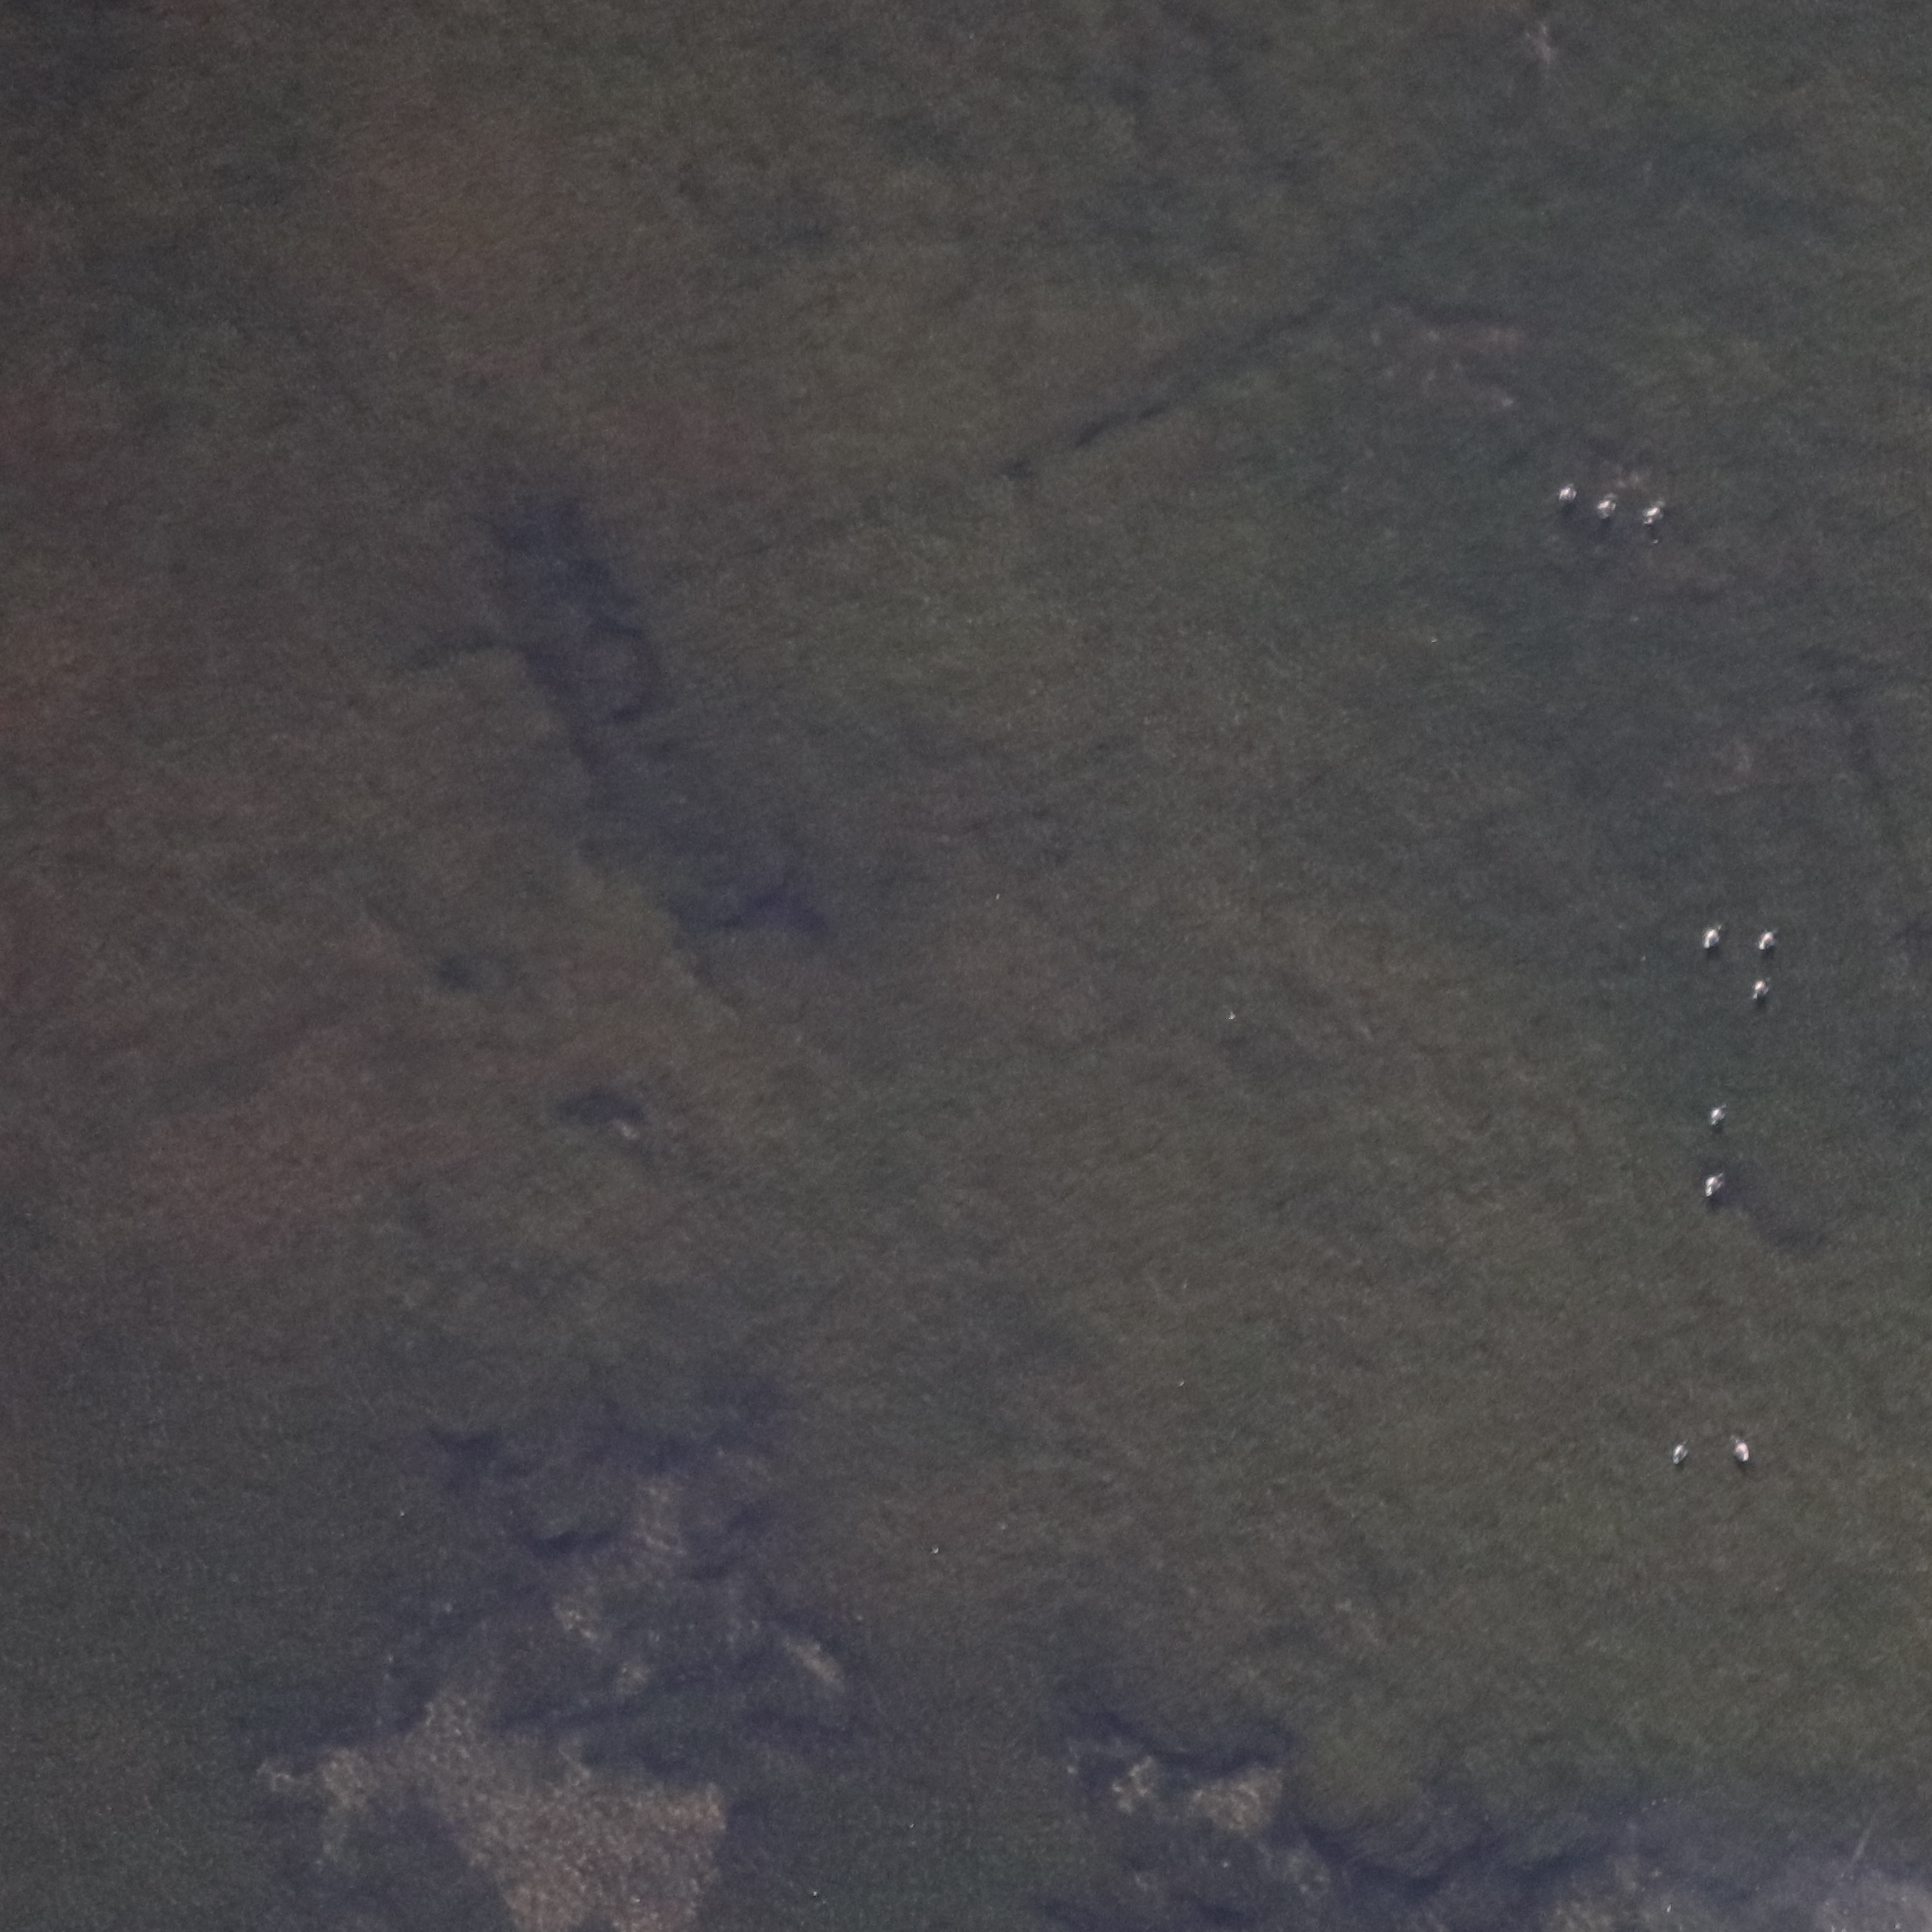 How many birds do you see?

10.